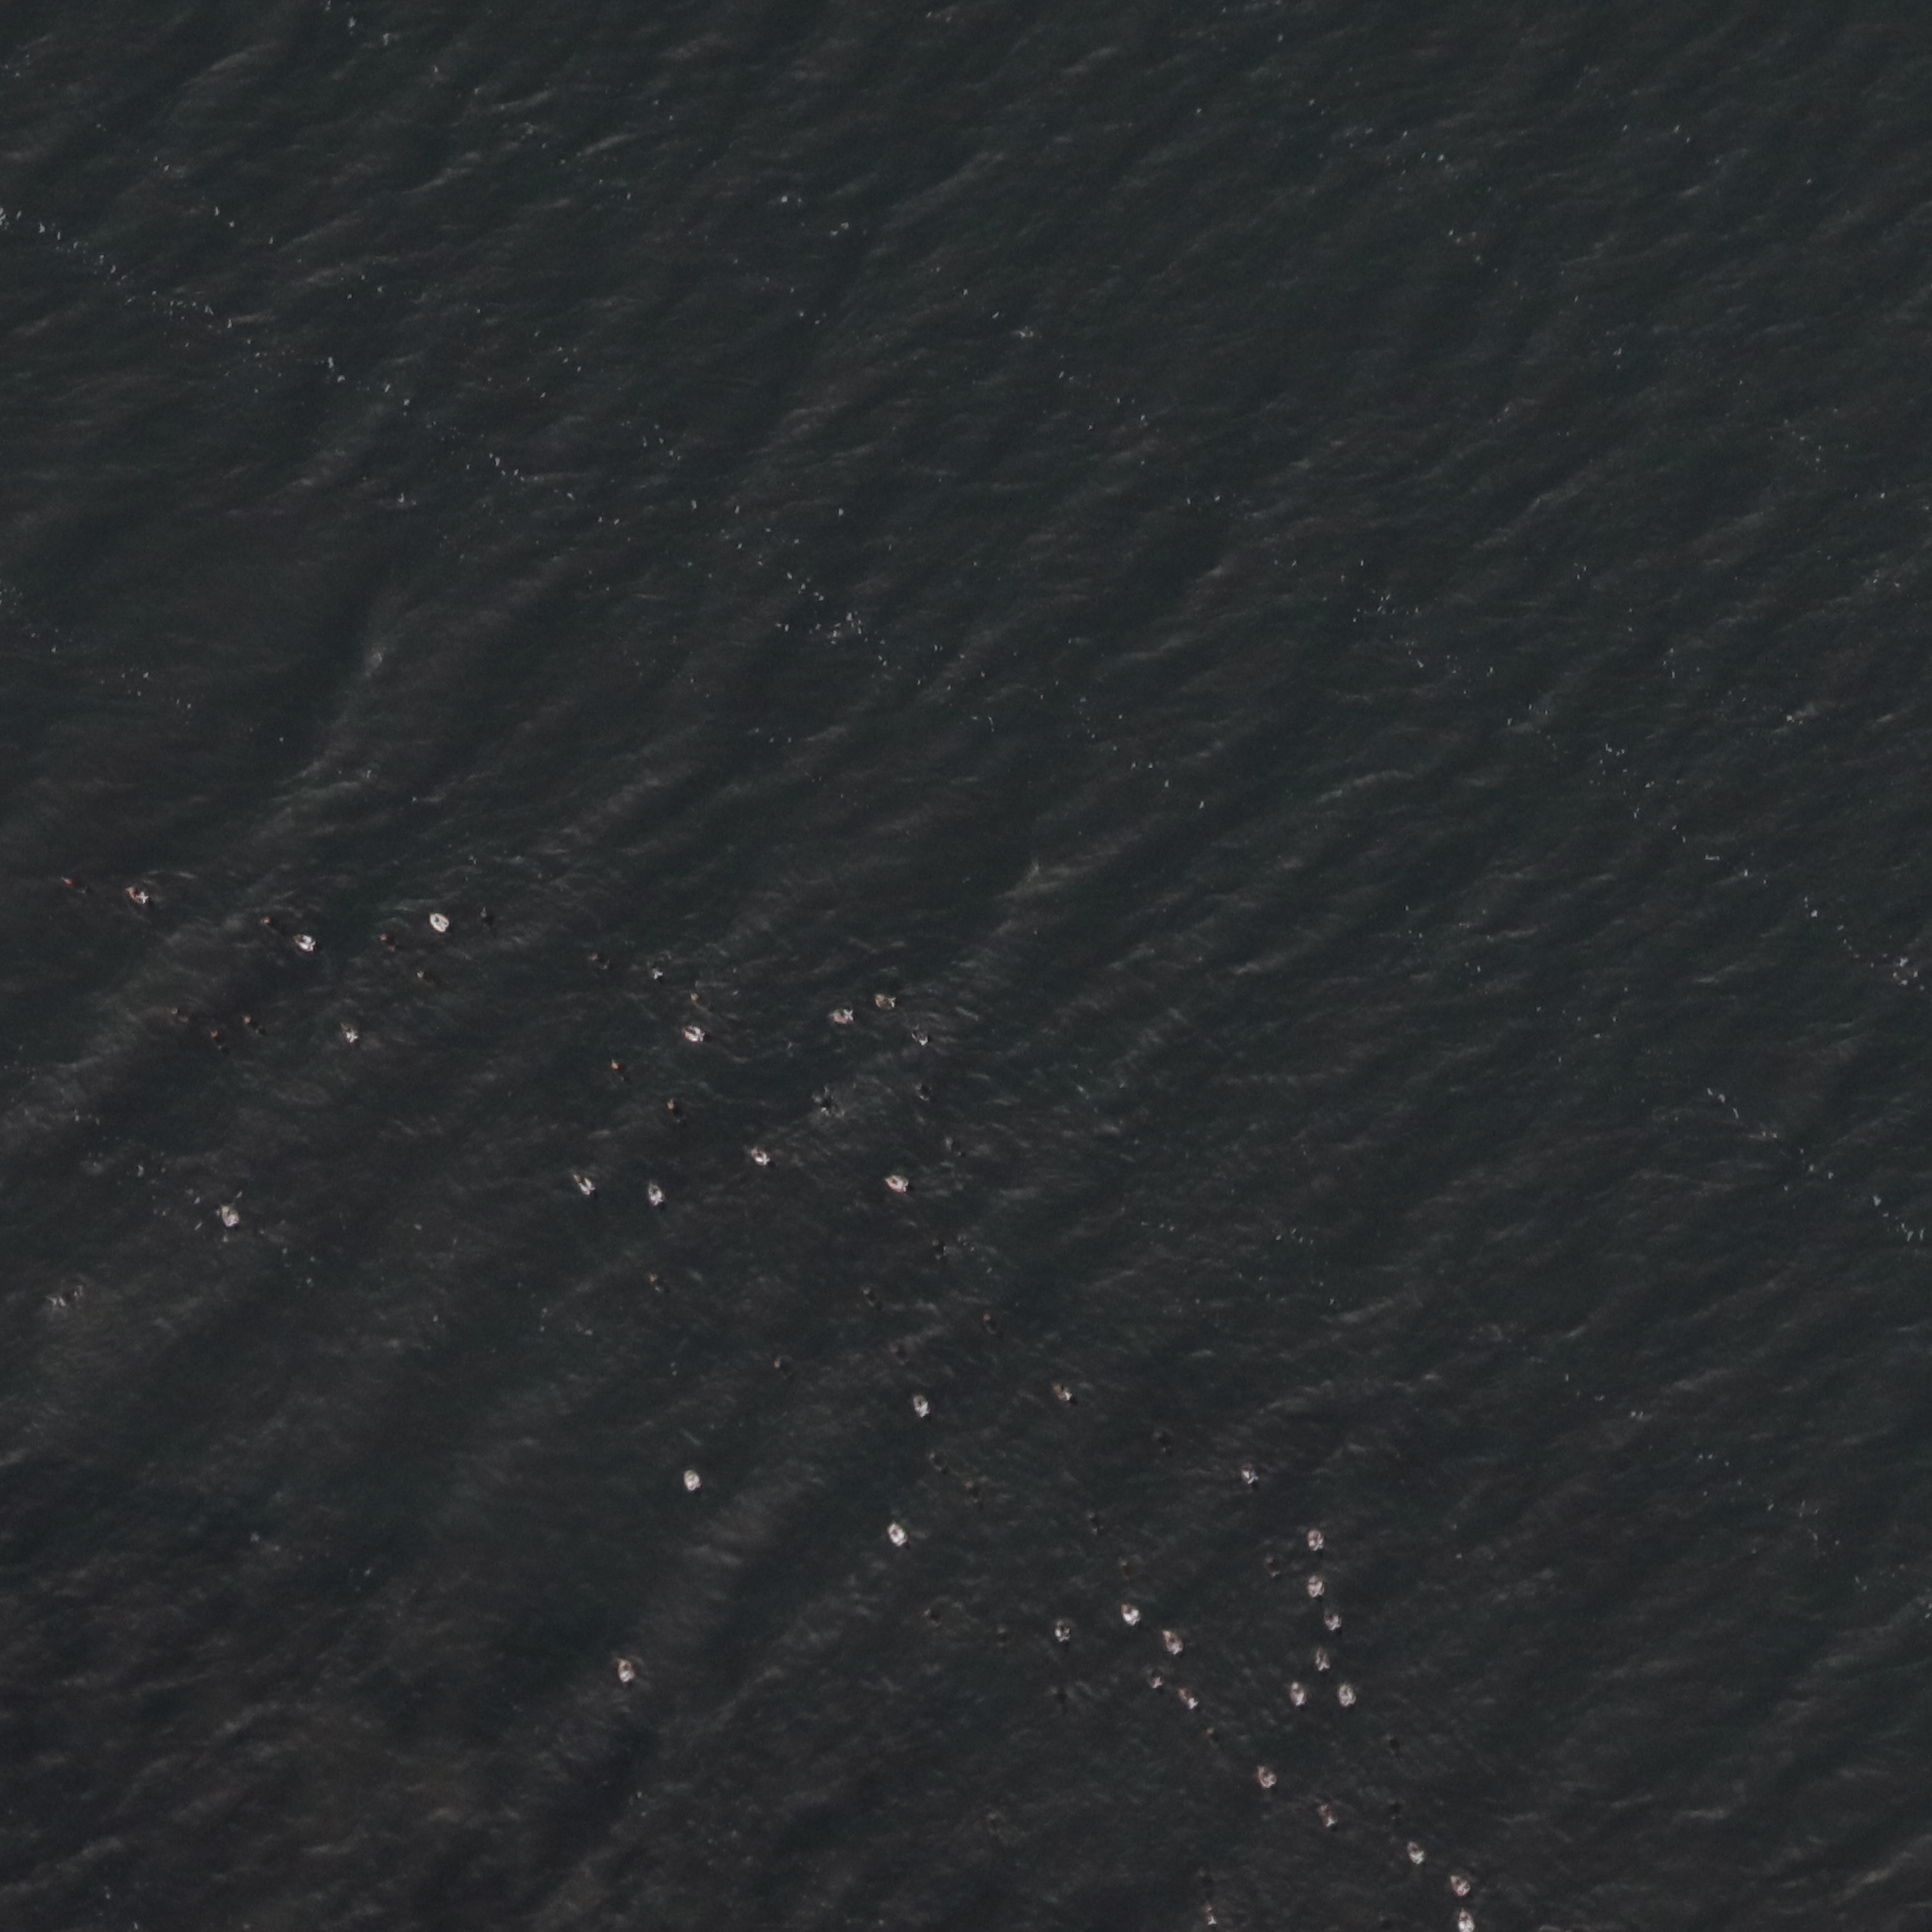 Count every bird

74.